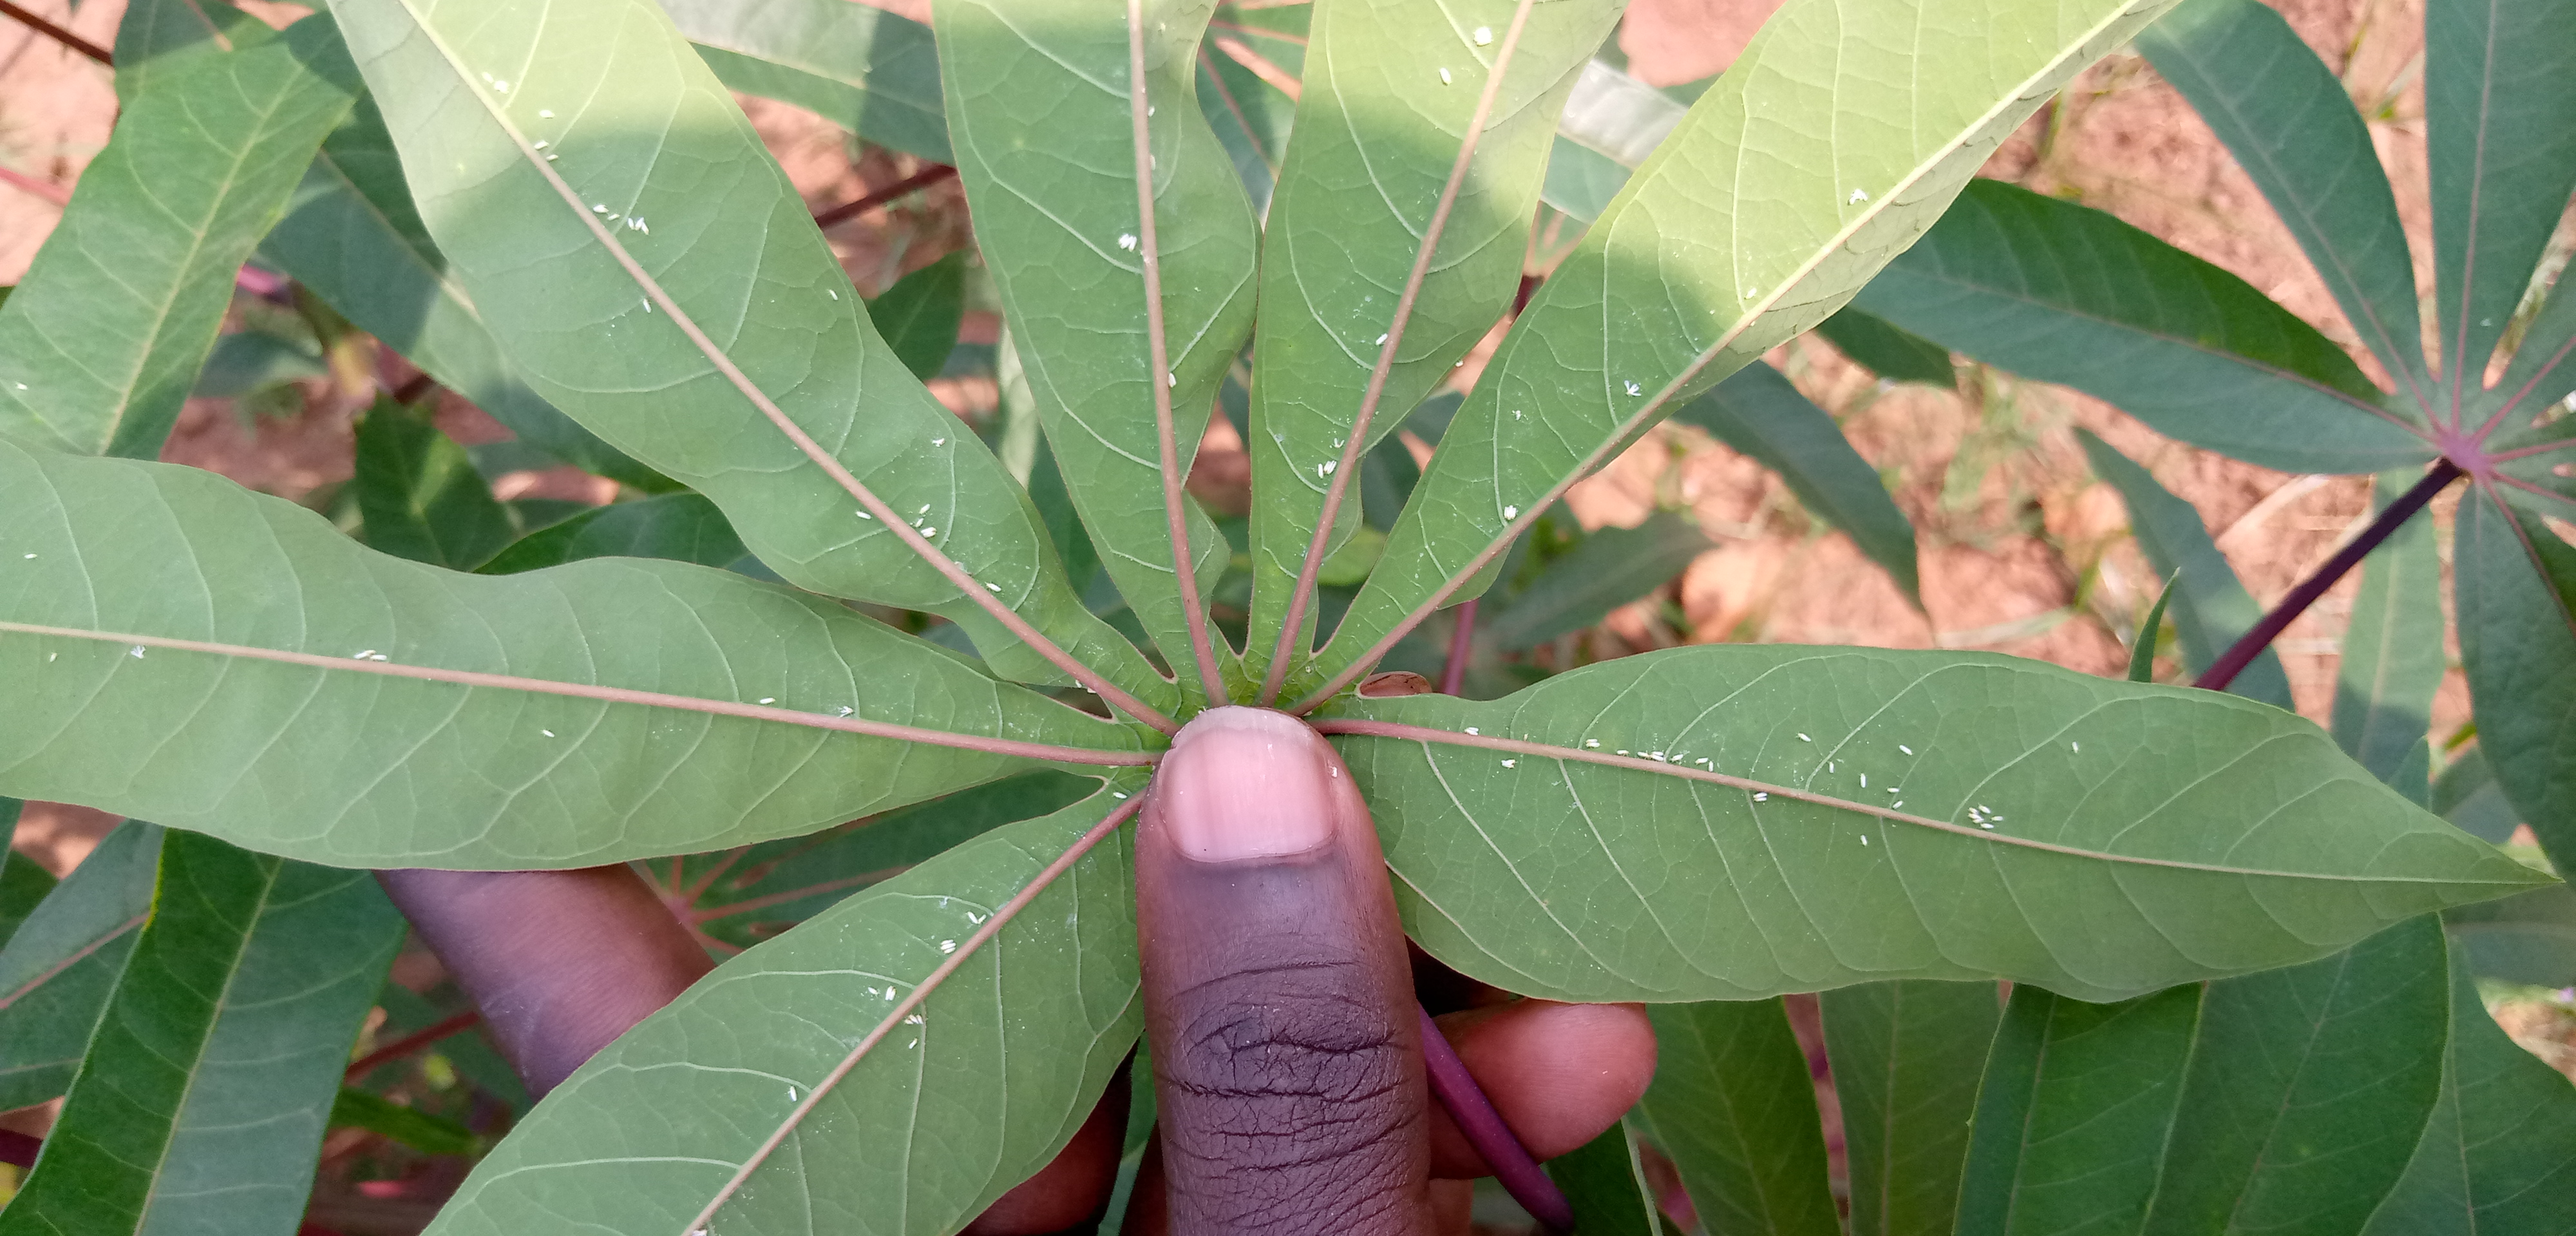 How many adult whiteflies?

58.